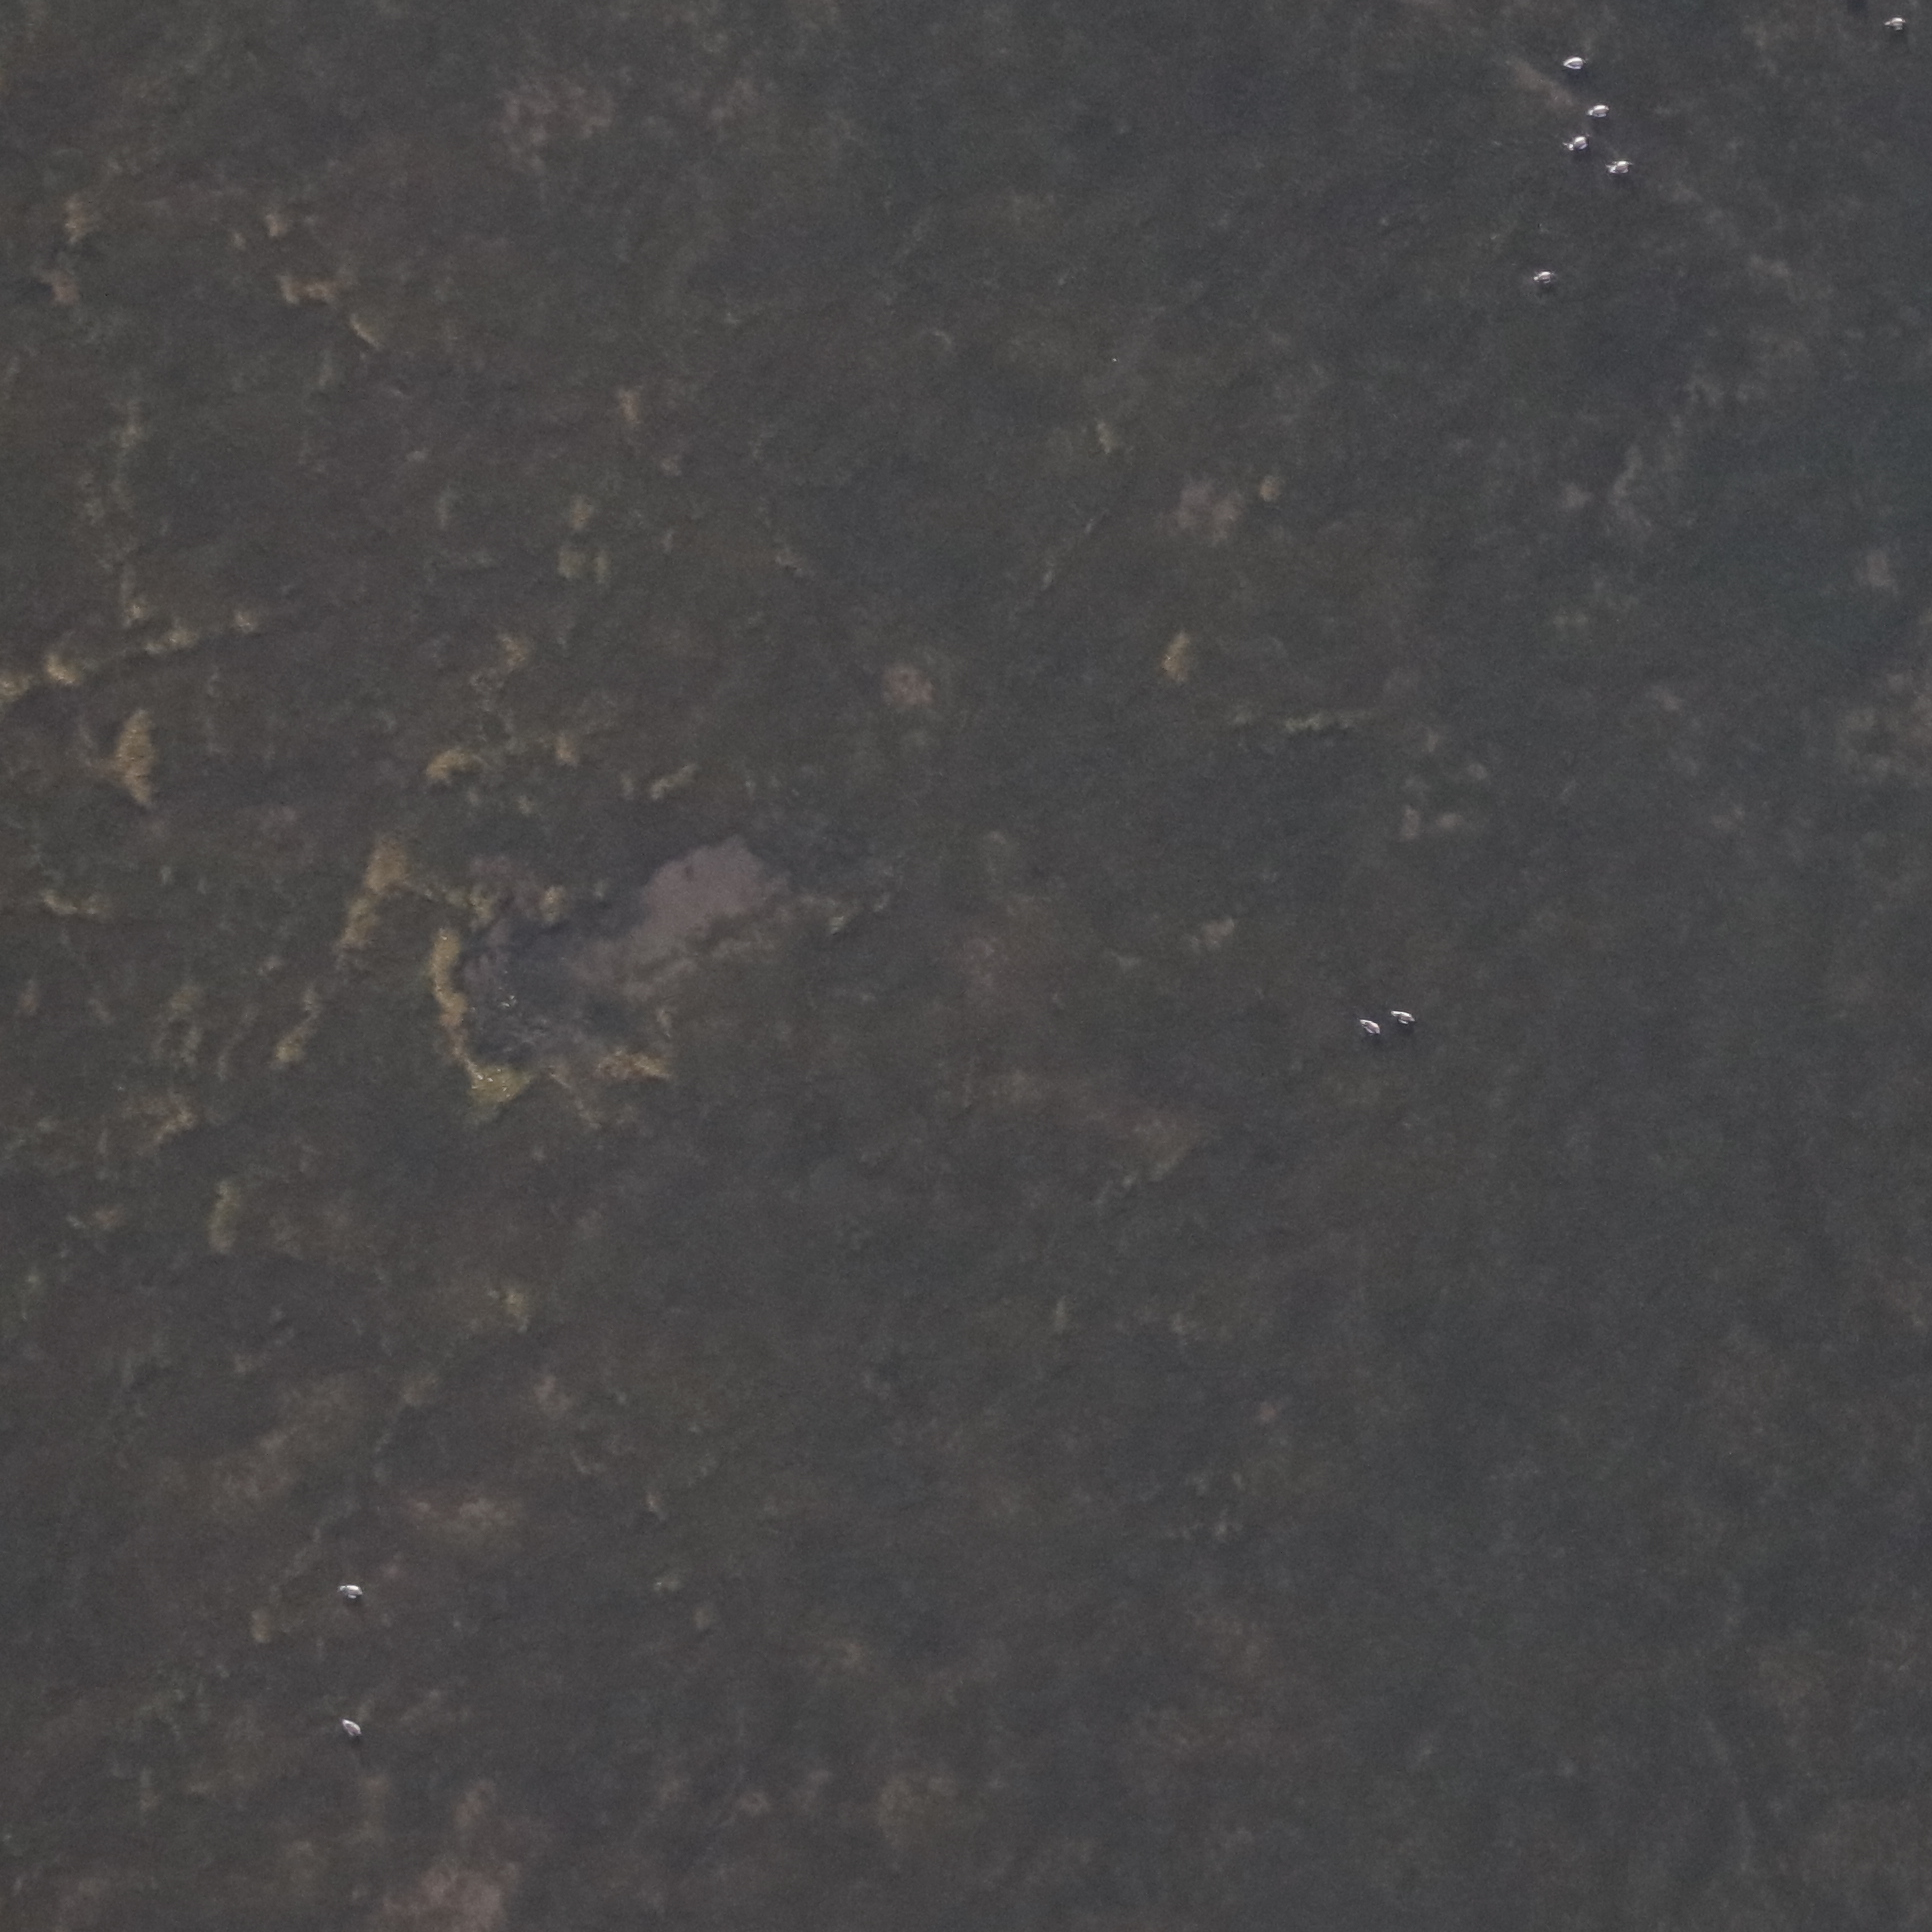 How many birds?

10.